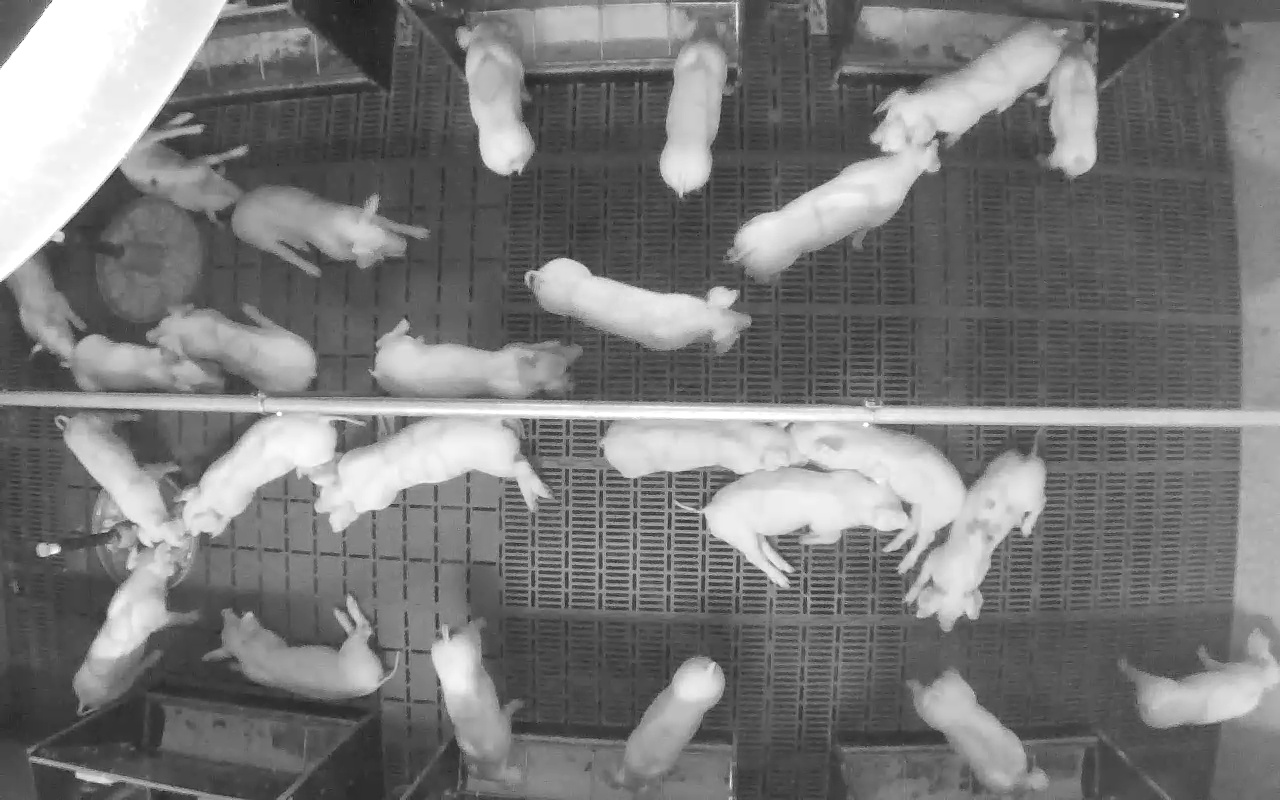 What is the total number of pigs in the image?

25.